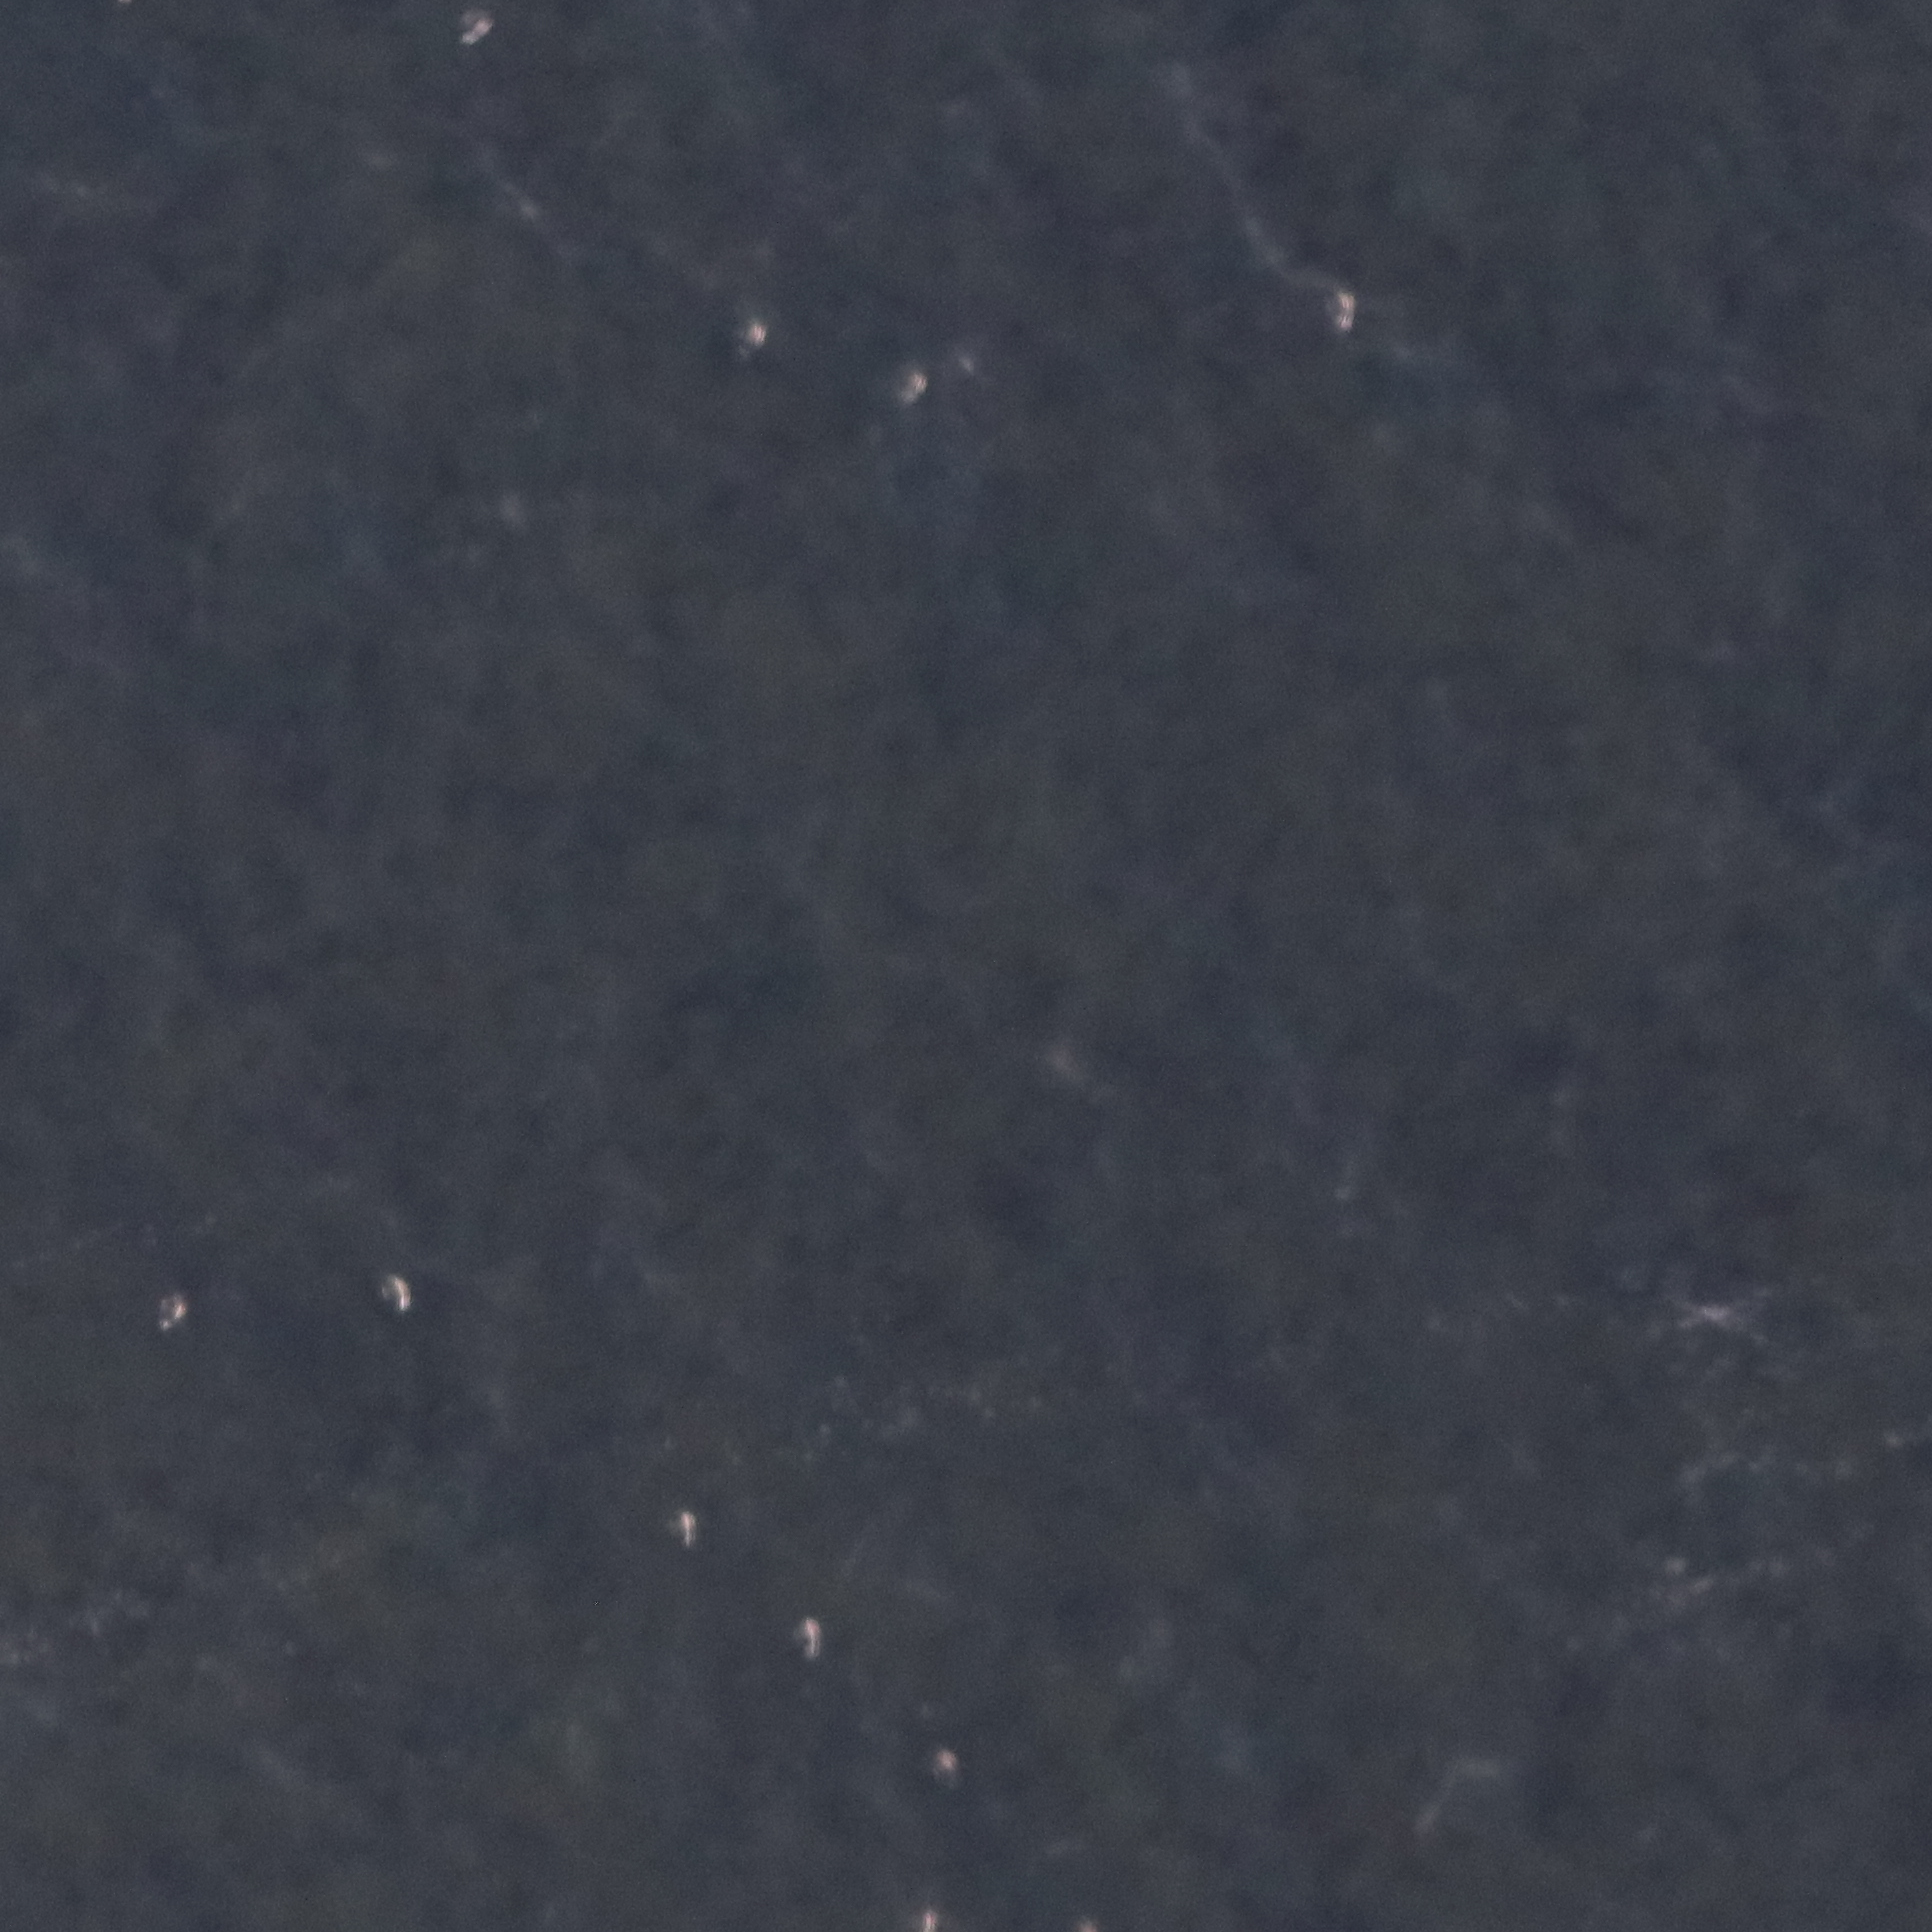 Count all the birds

10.